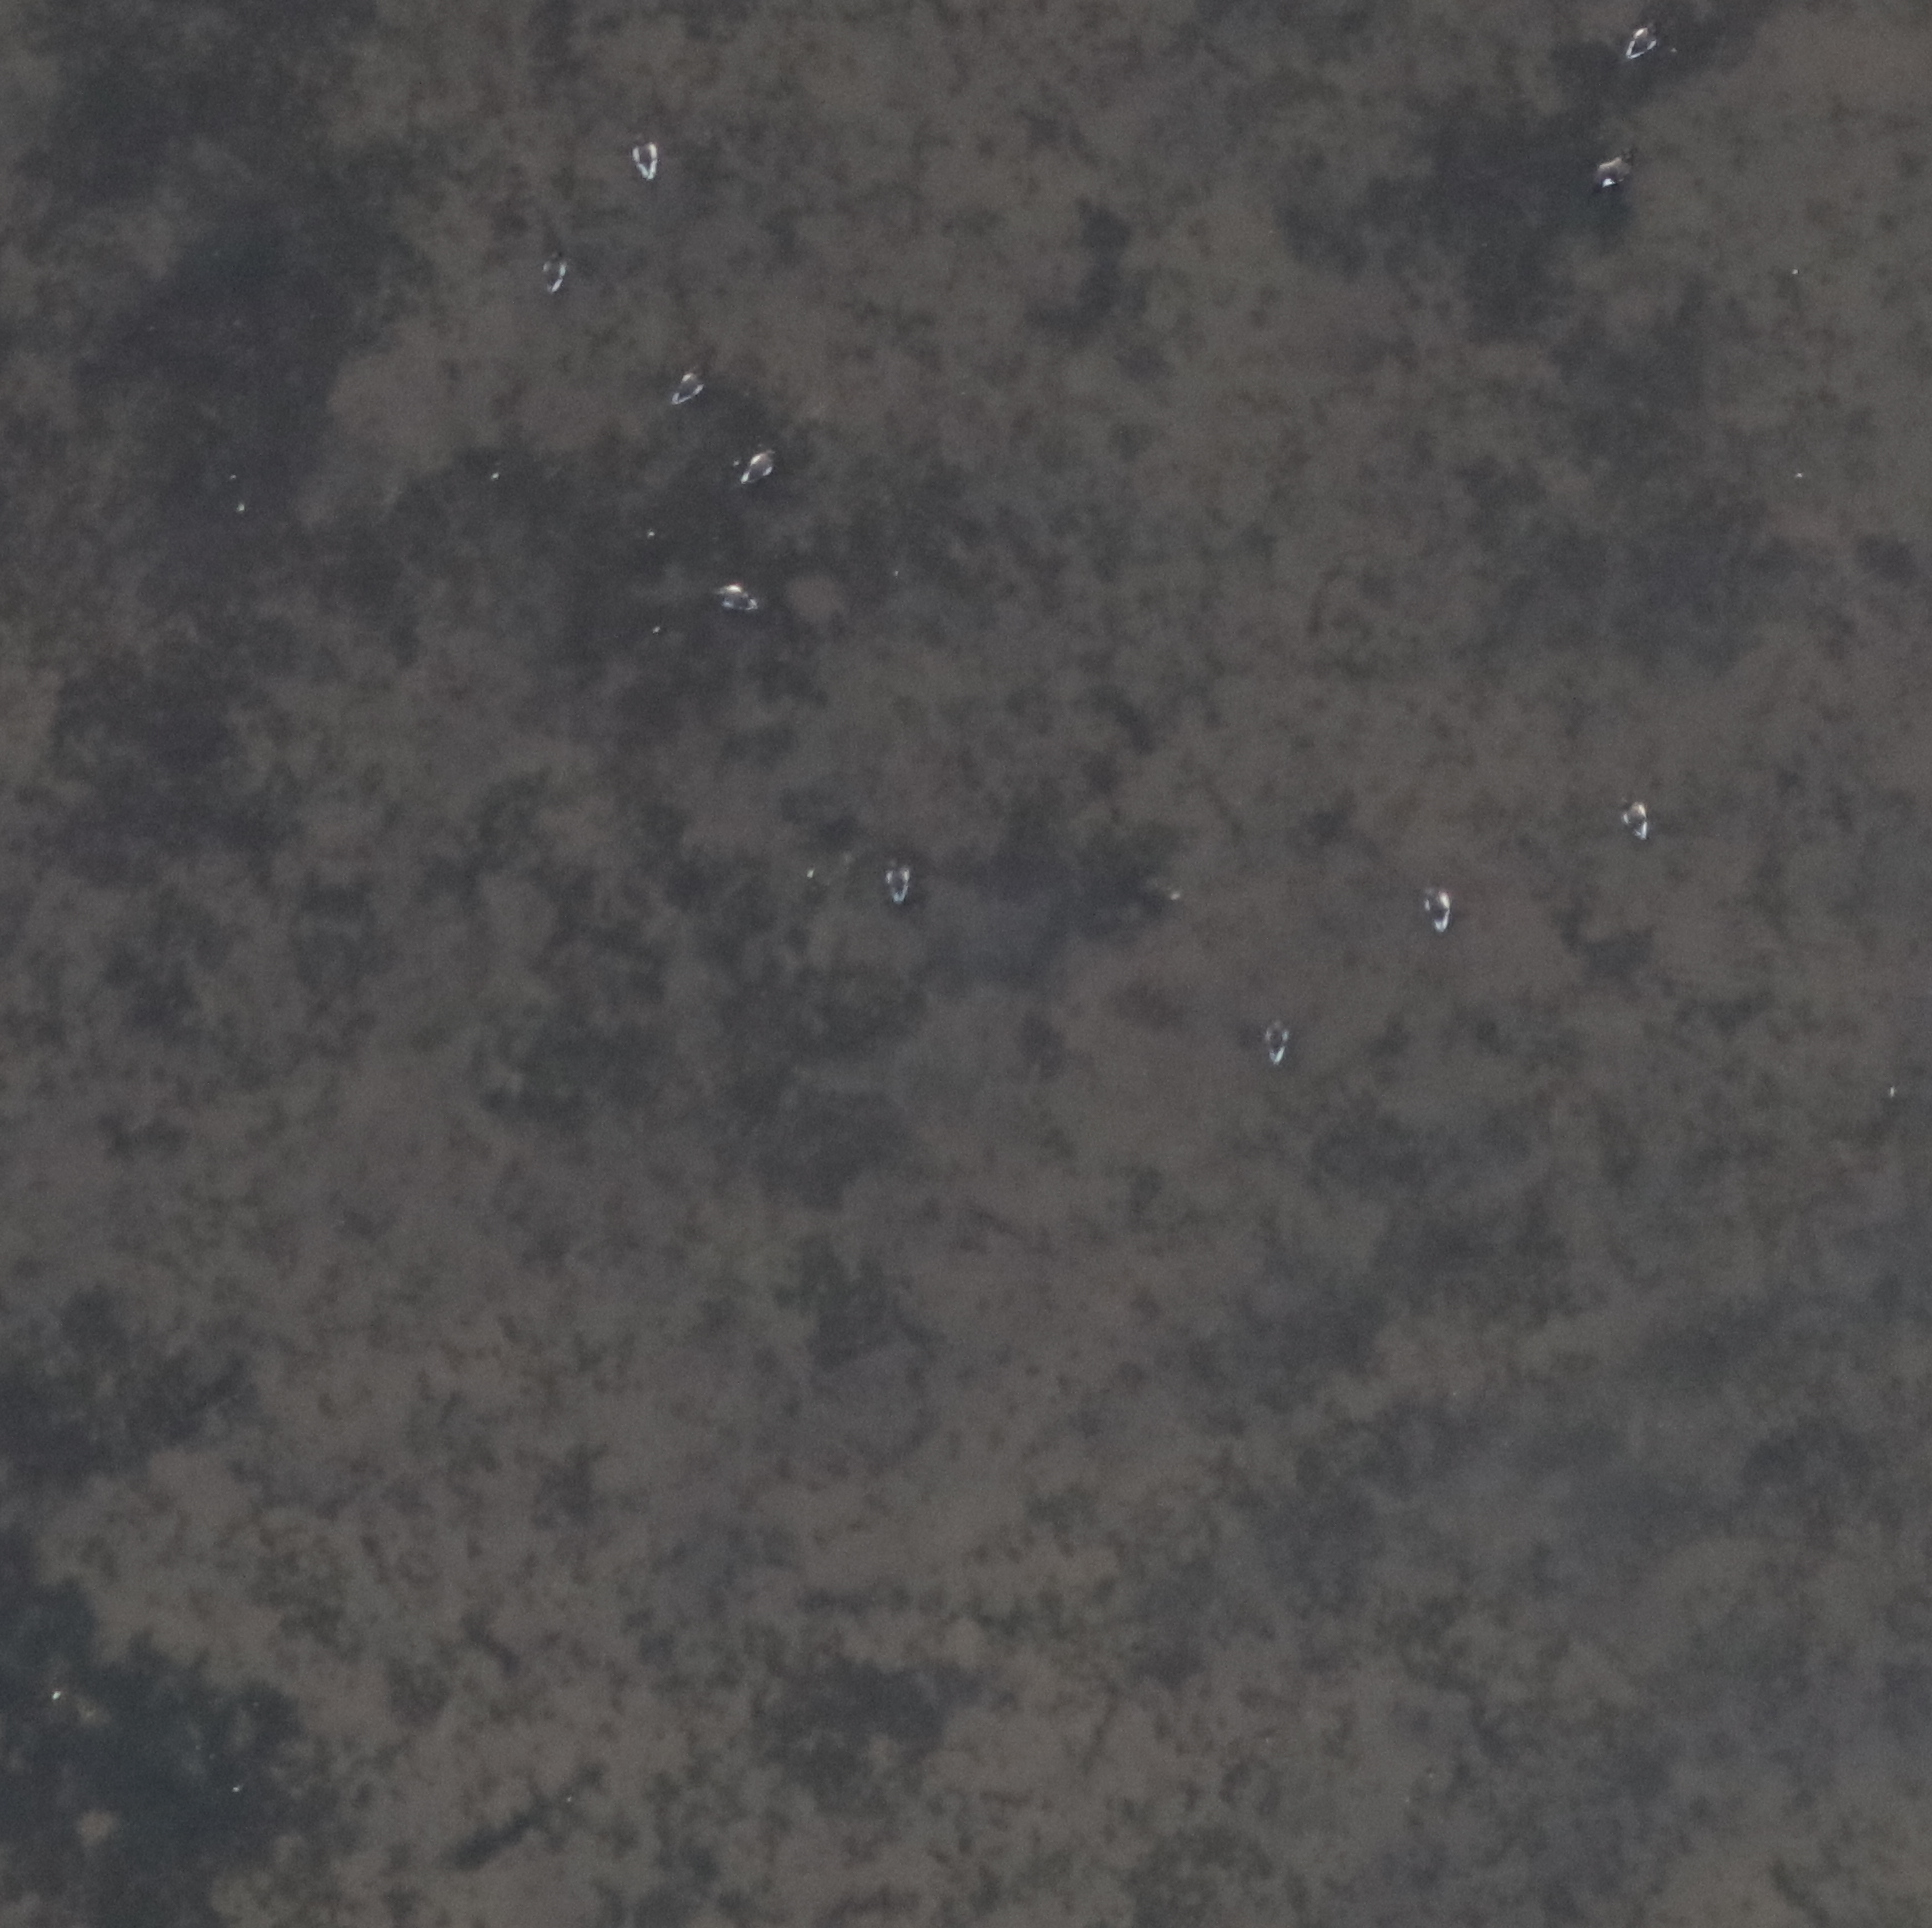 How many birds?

11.